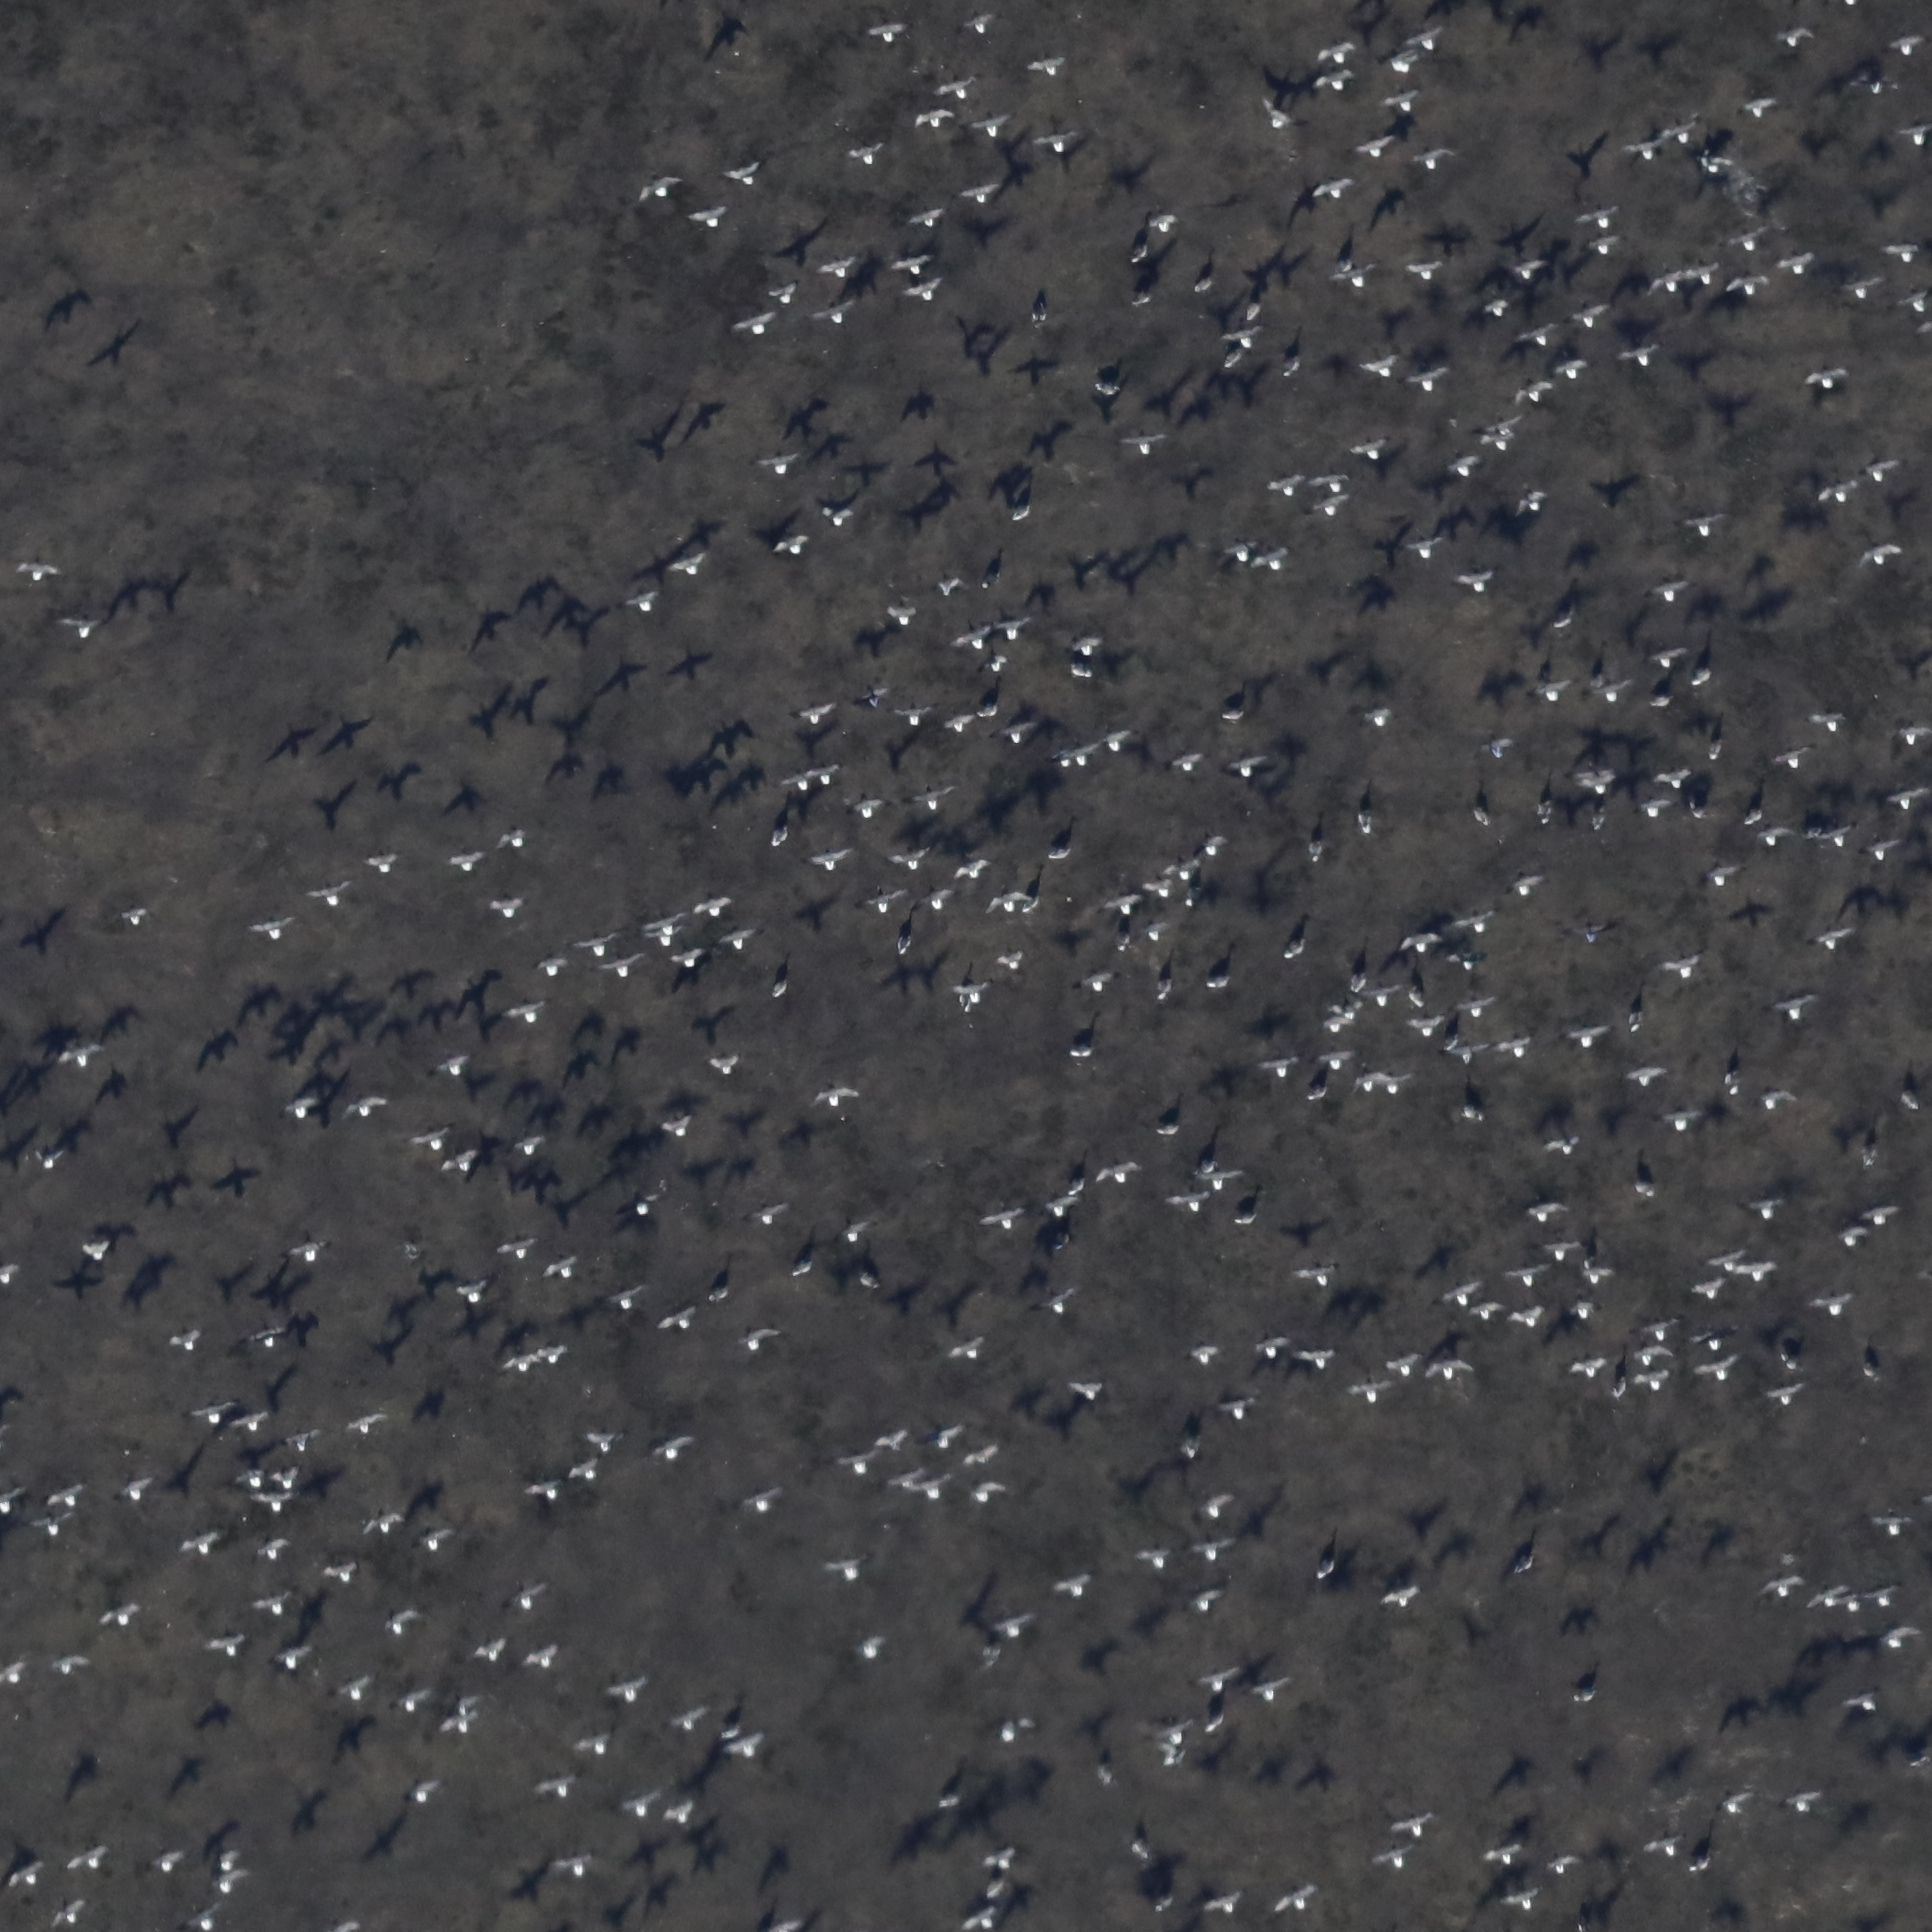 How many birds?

406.